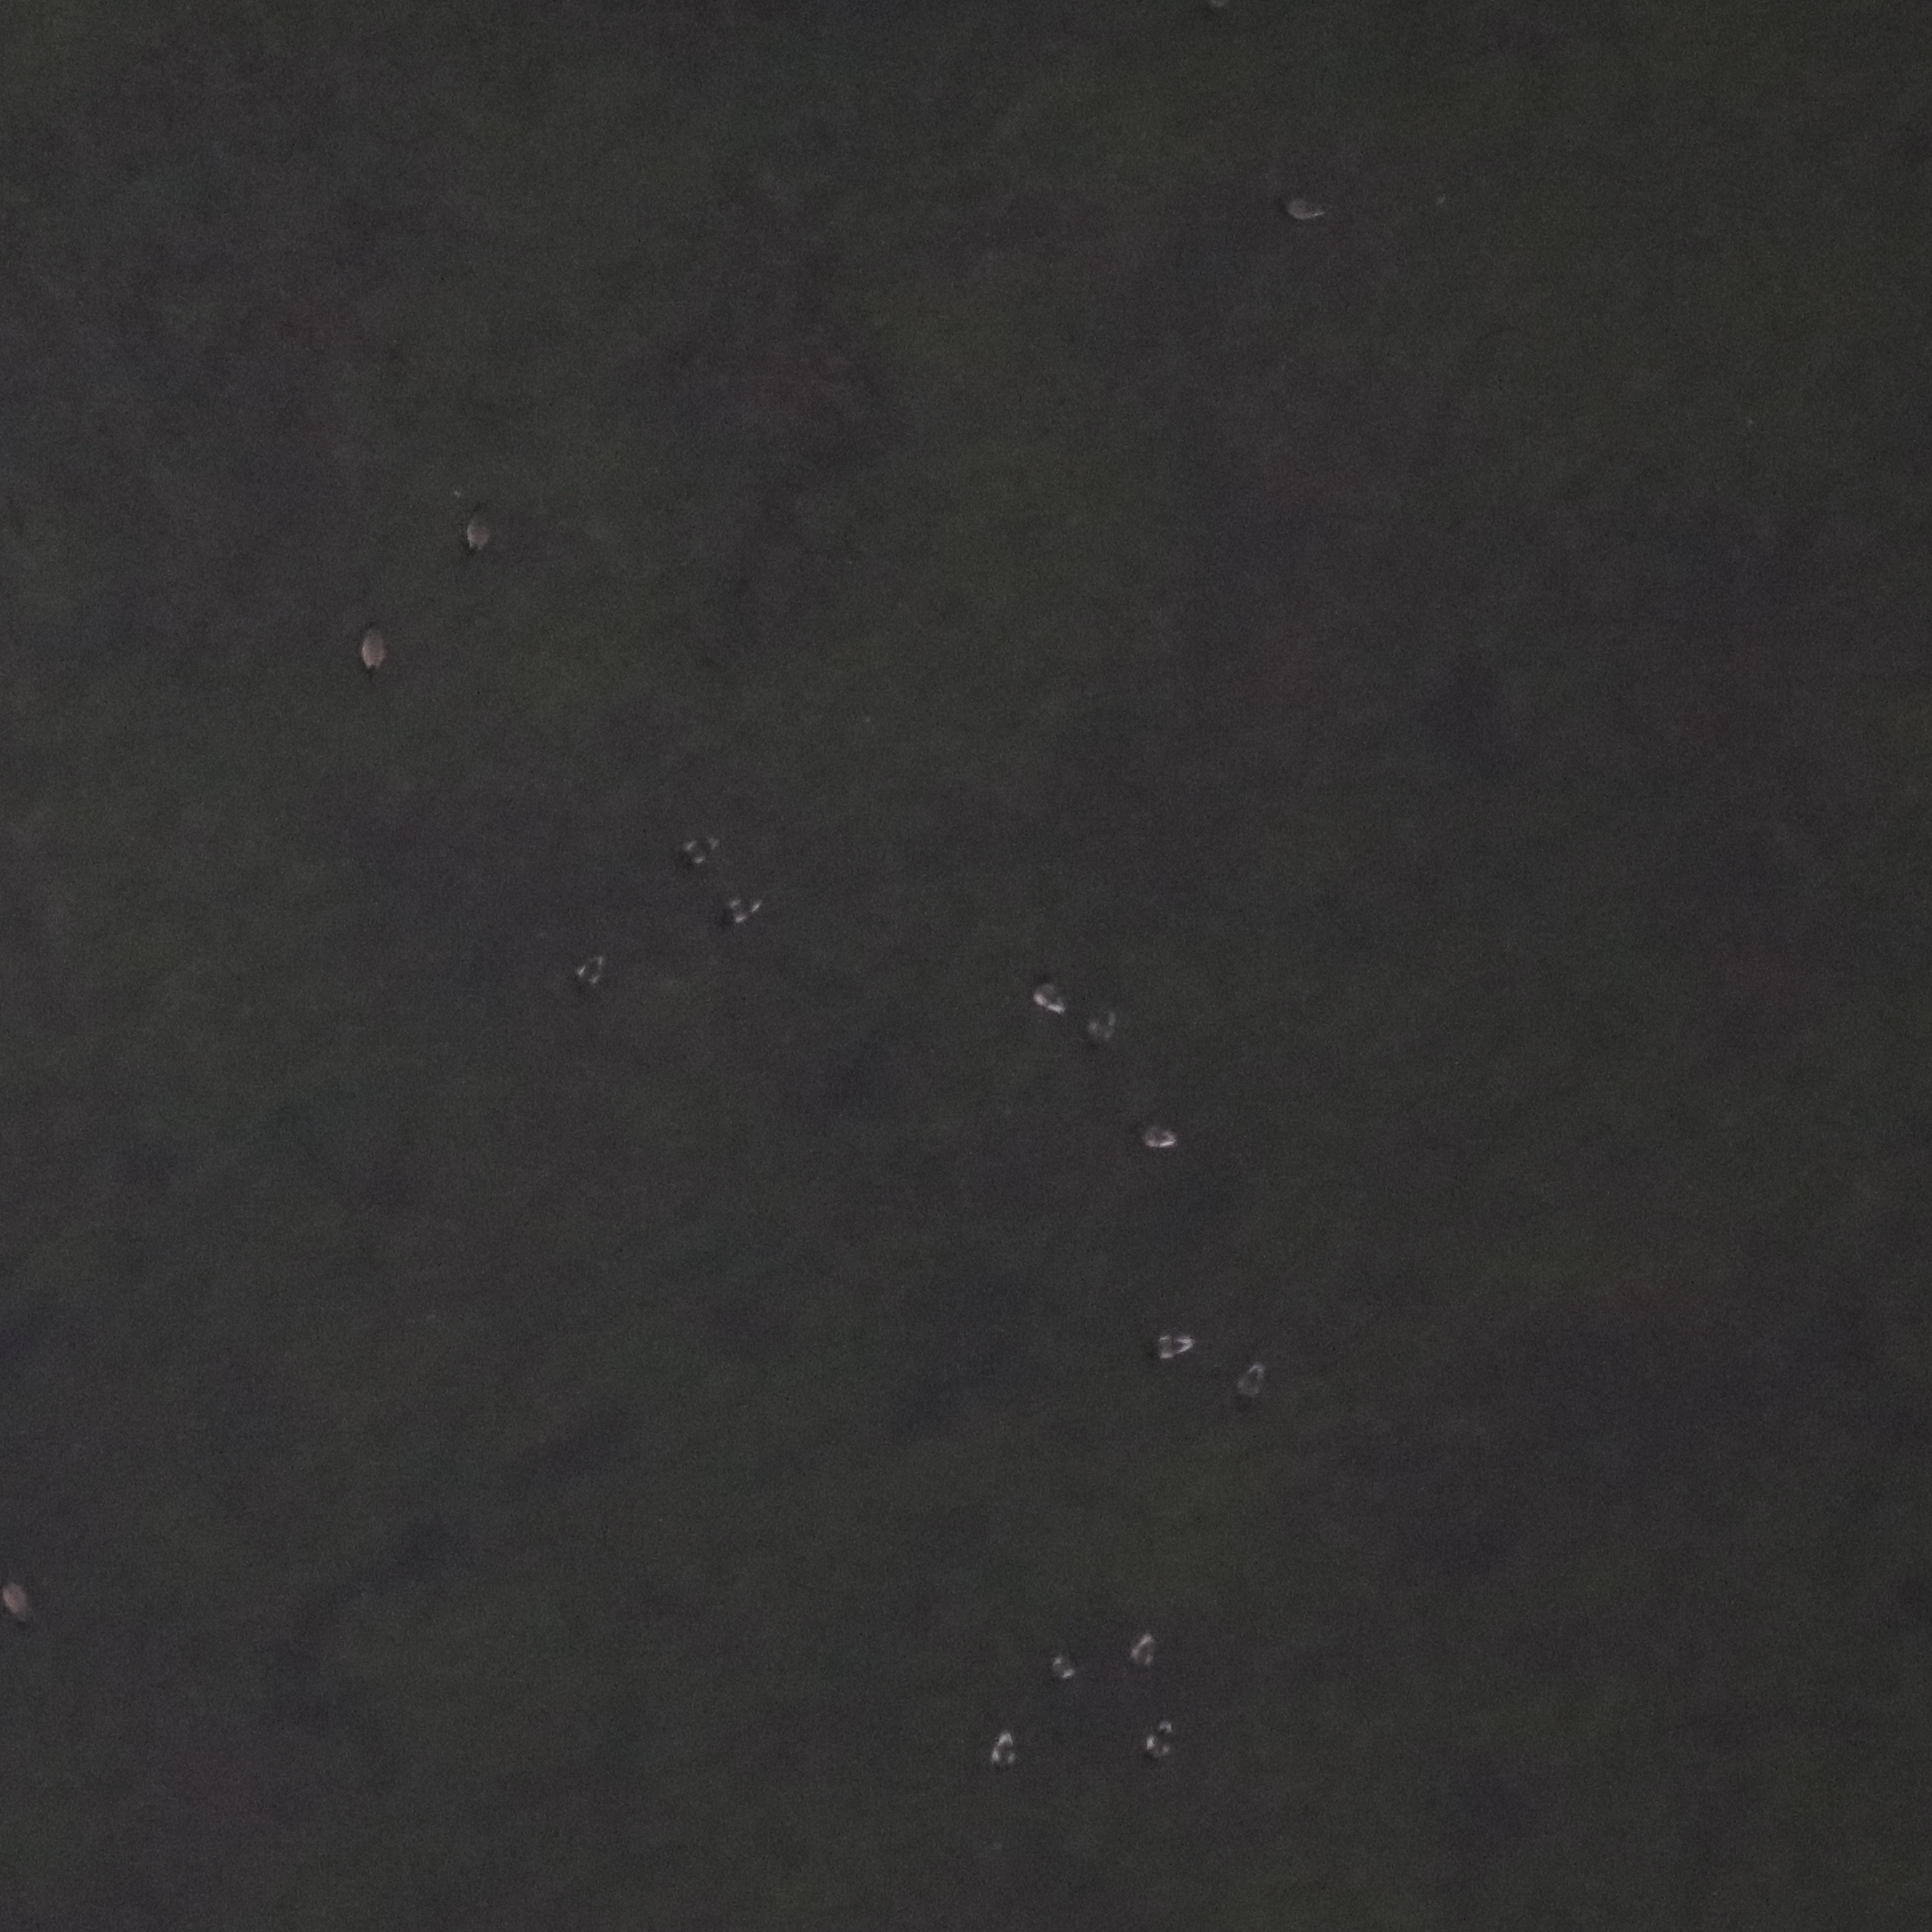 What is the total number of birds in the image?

16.